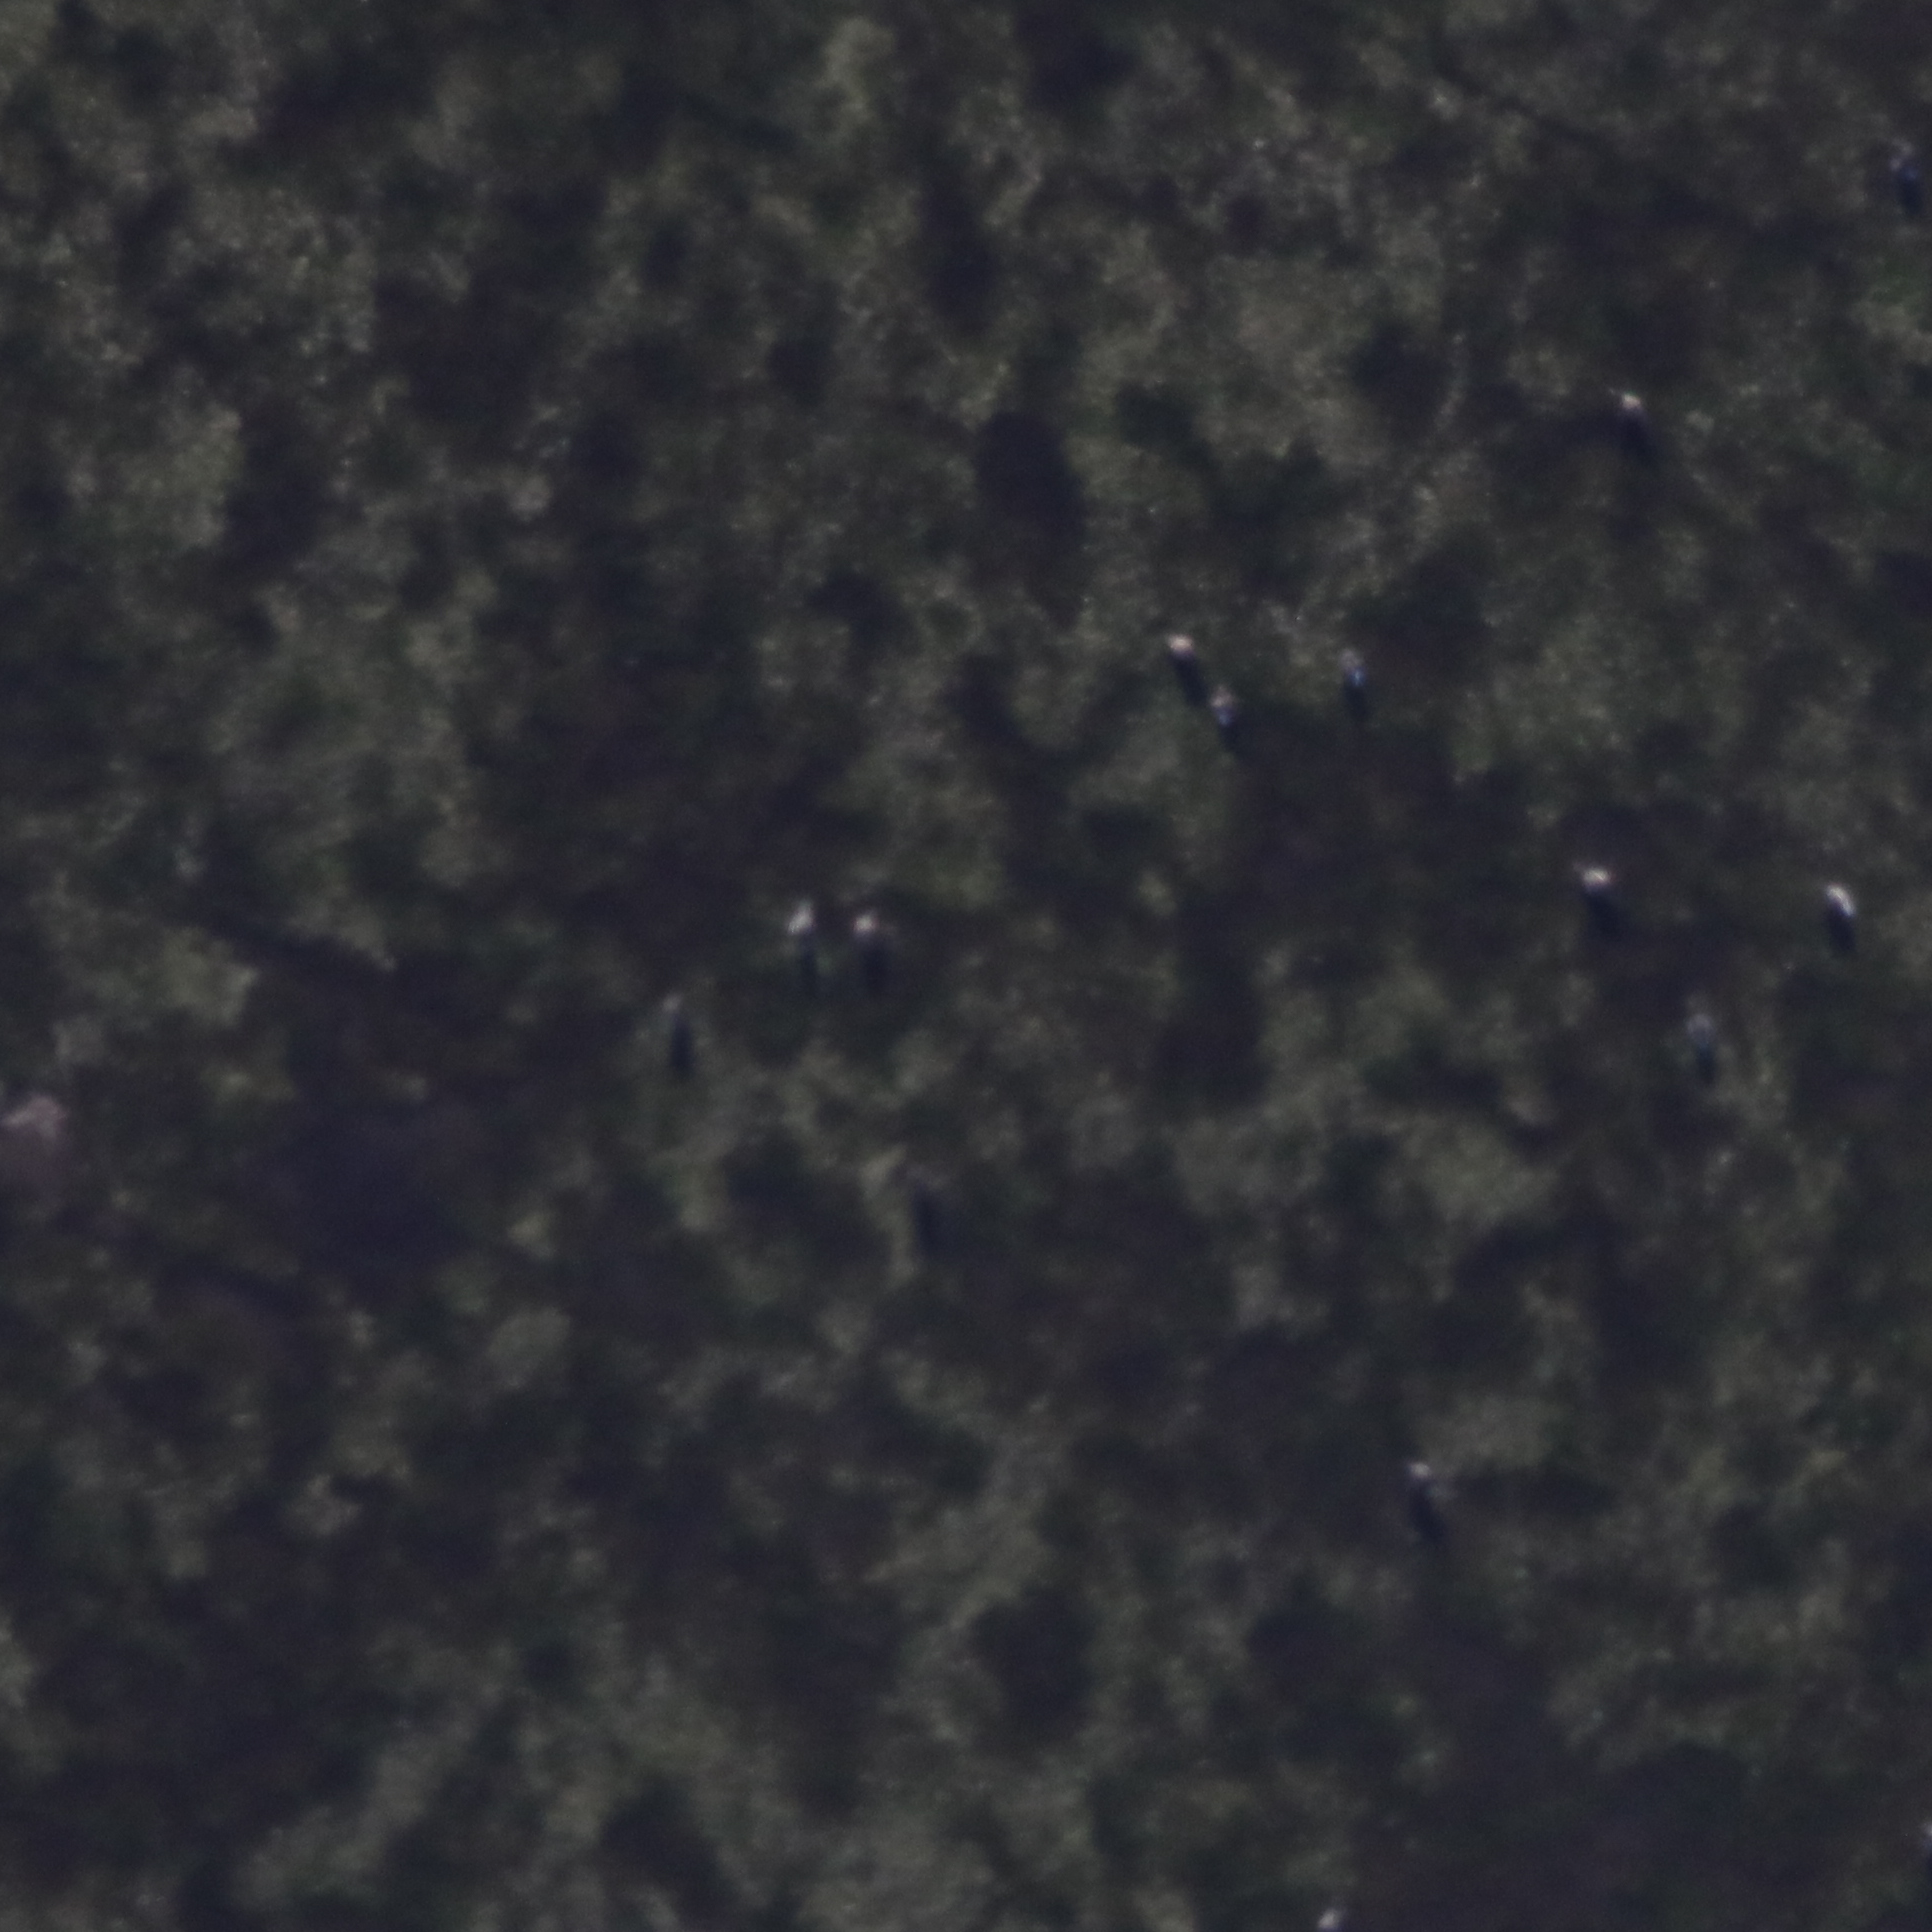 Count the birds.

13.